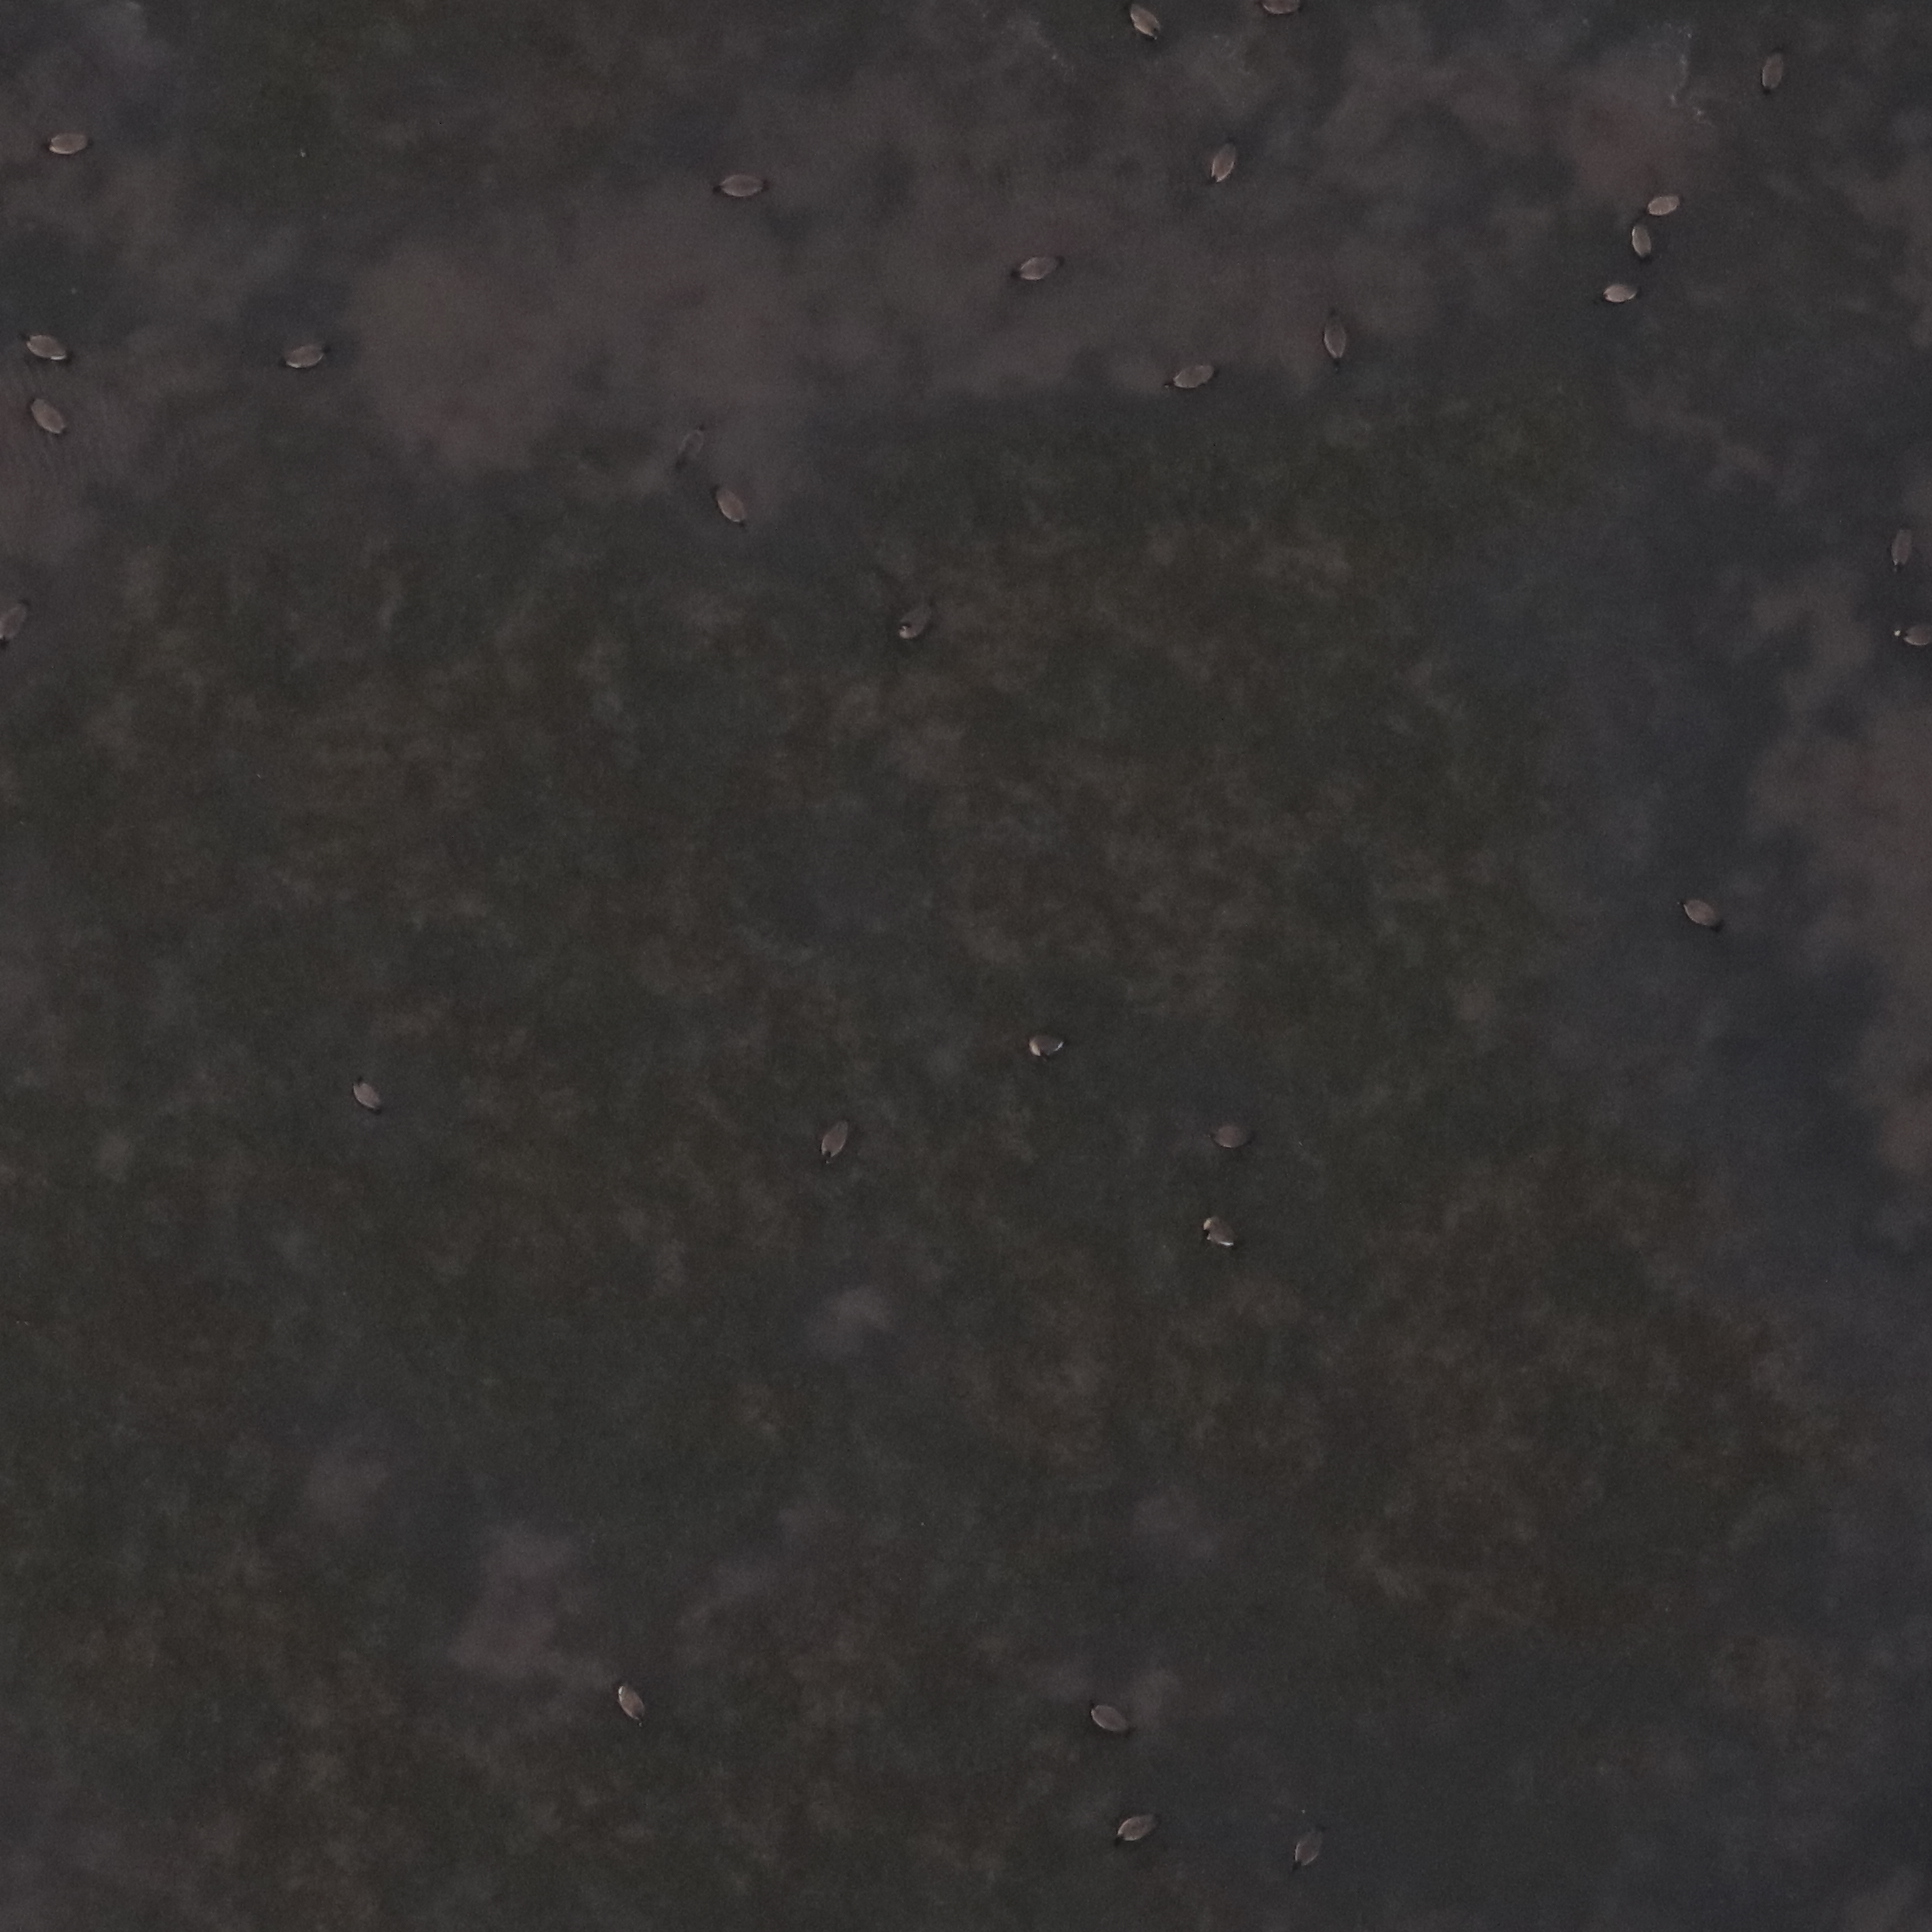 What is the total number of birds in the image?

31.